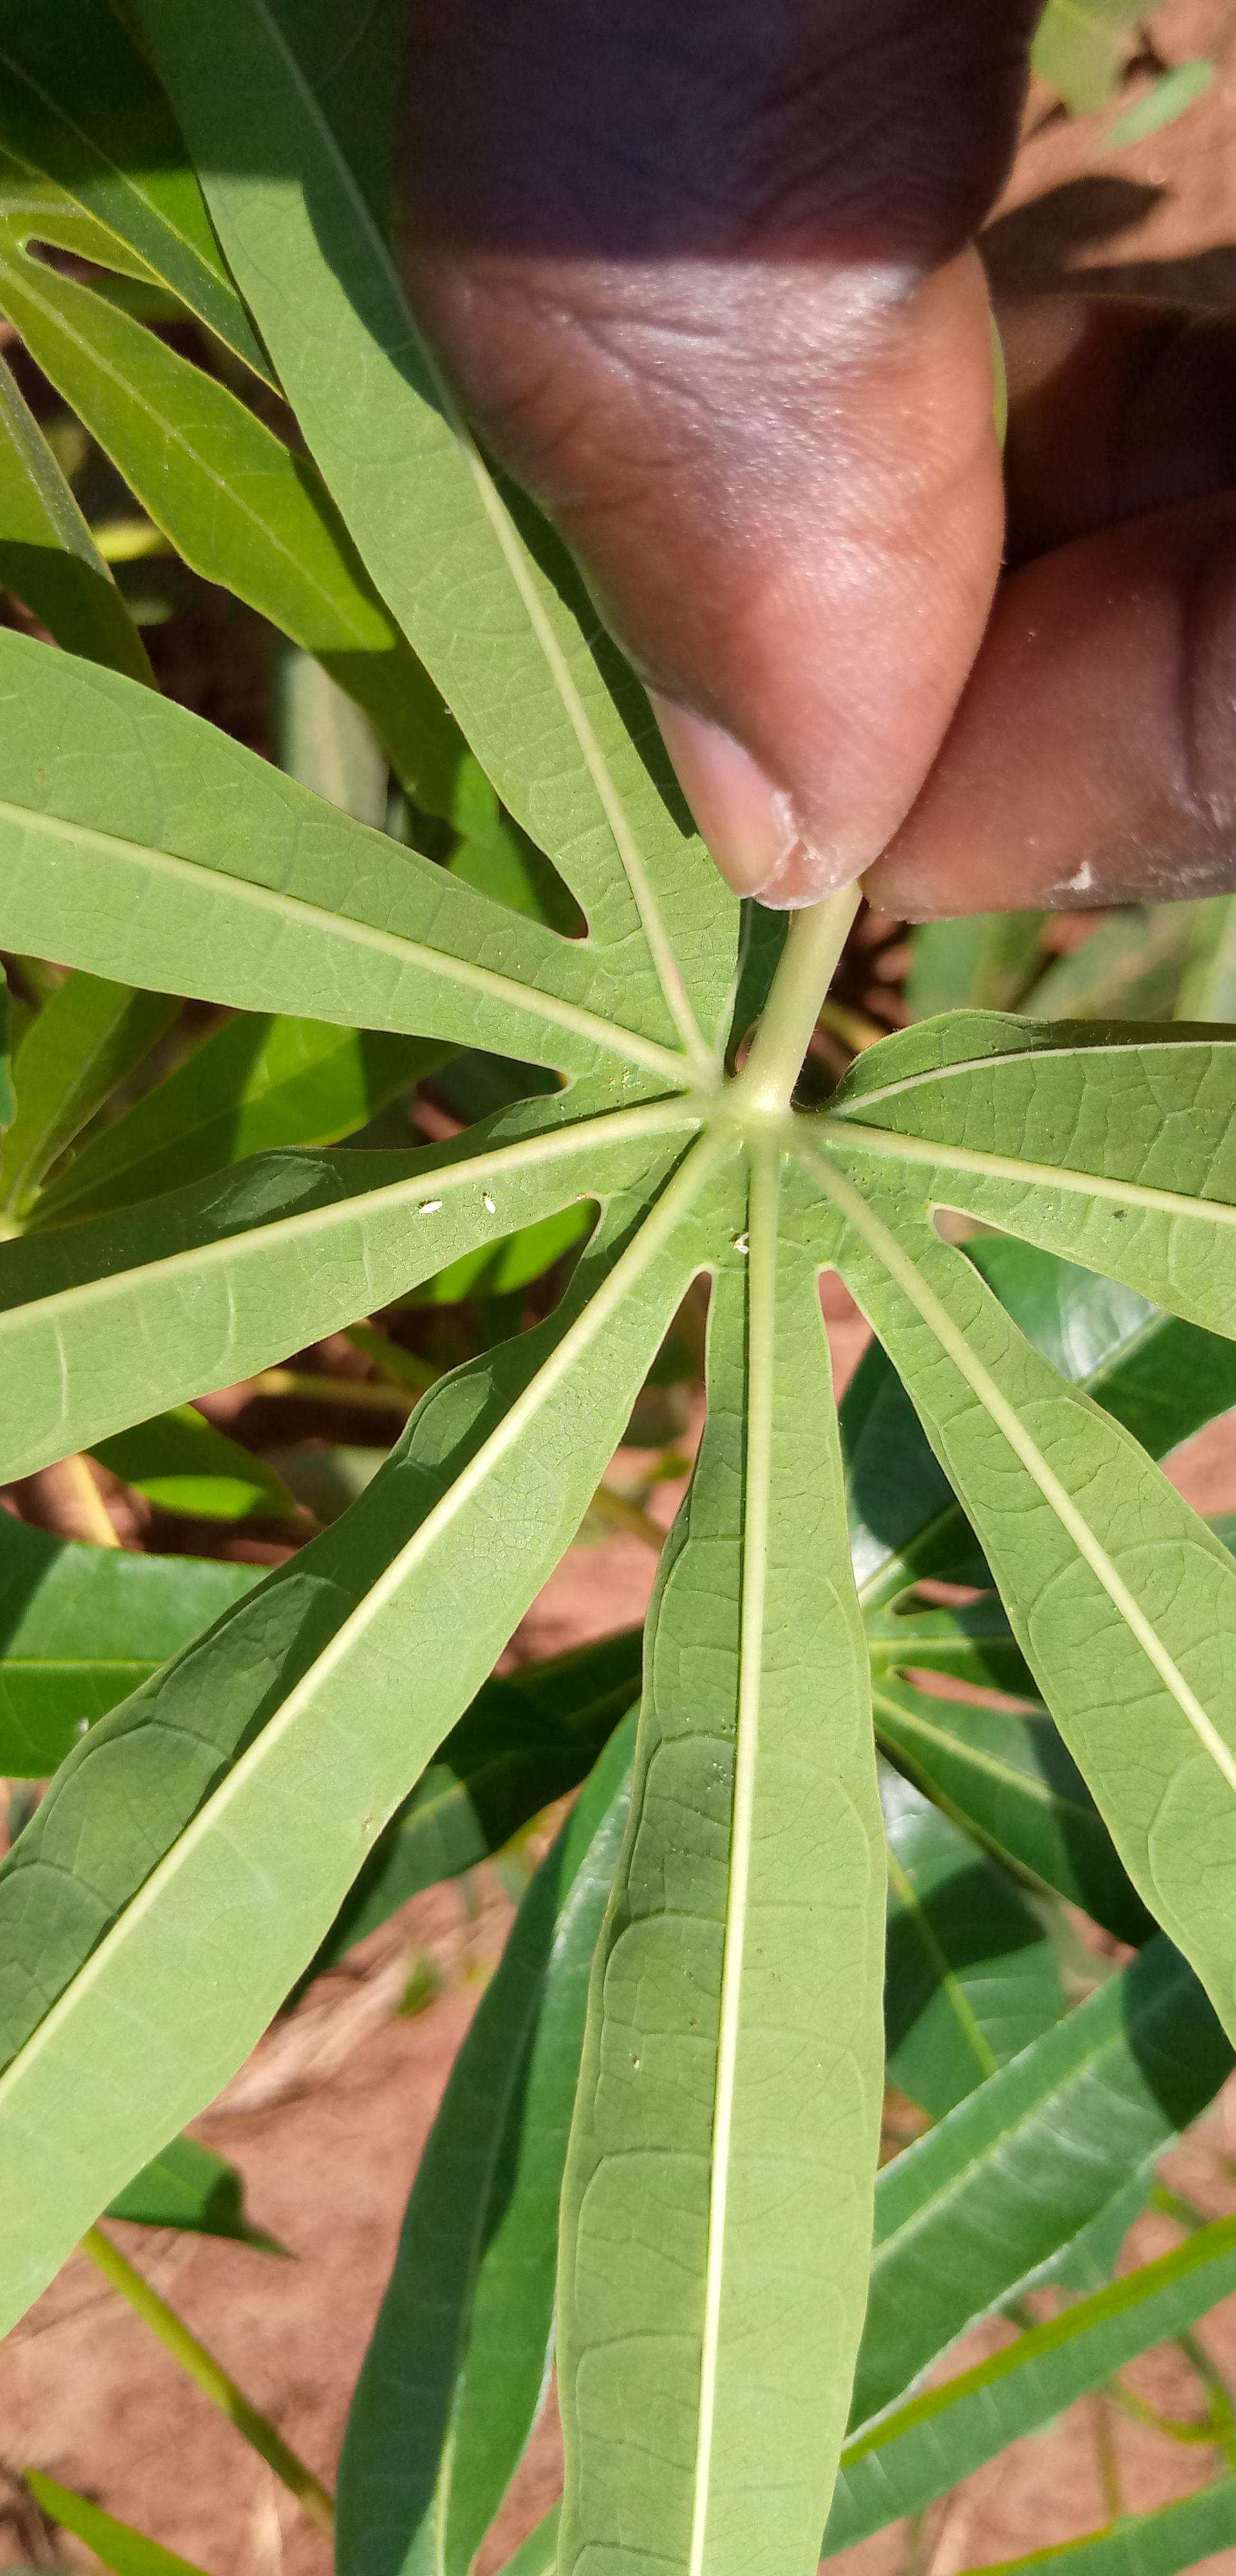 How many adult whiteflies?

3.